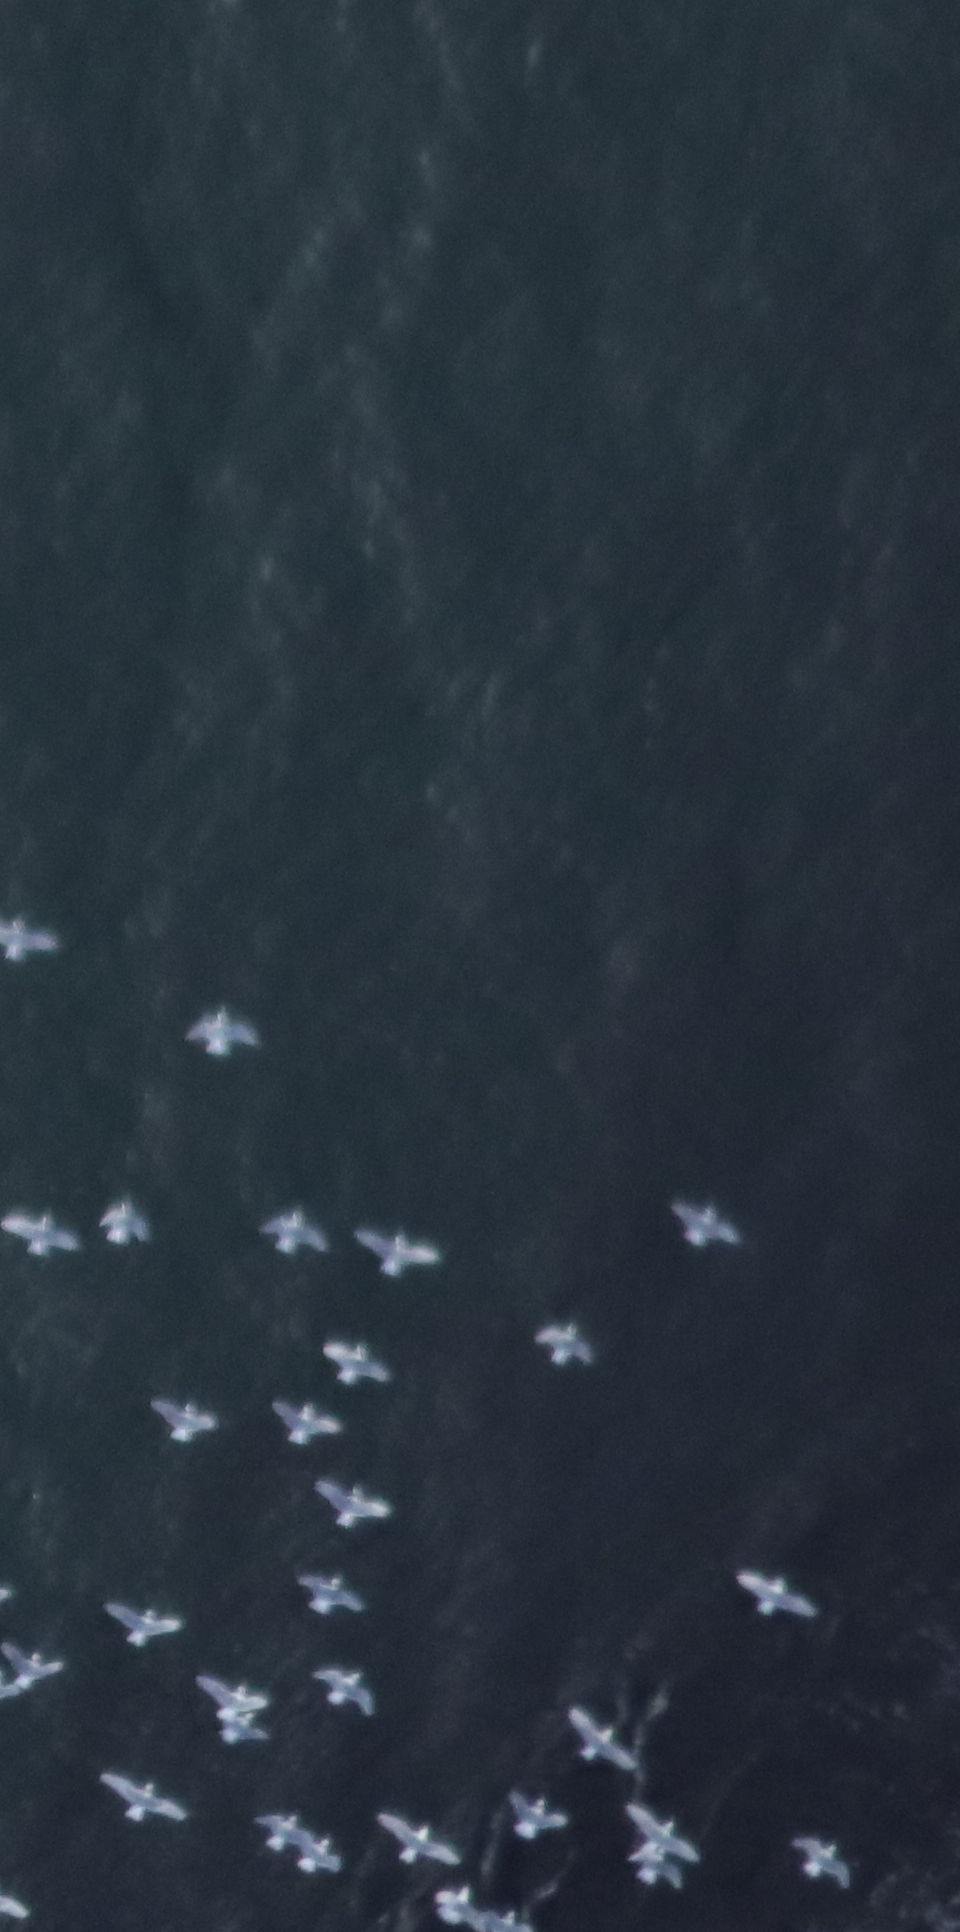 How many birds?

30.